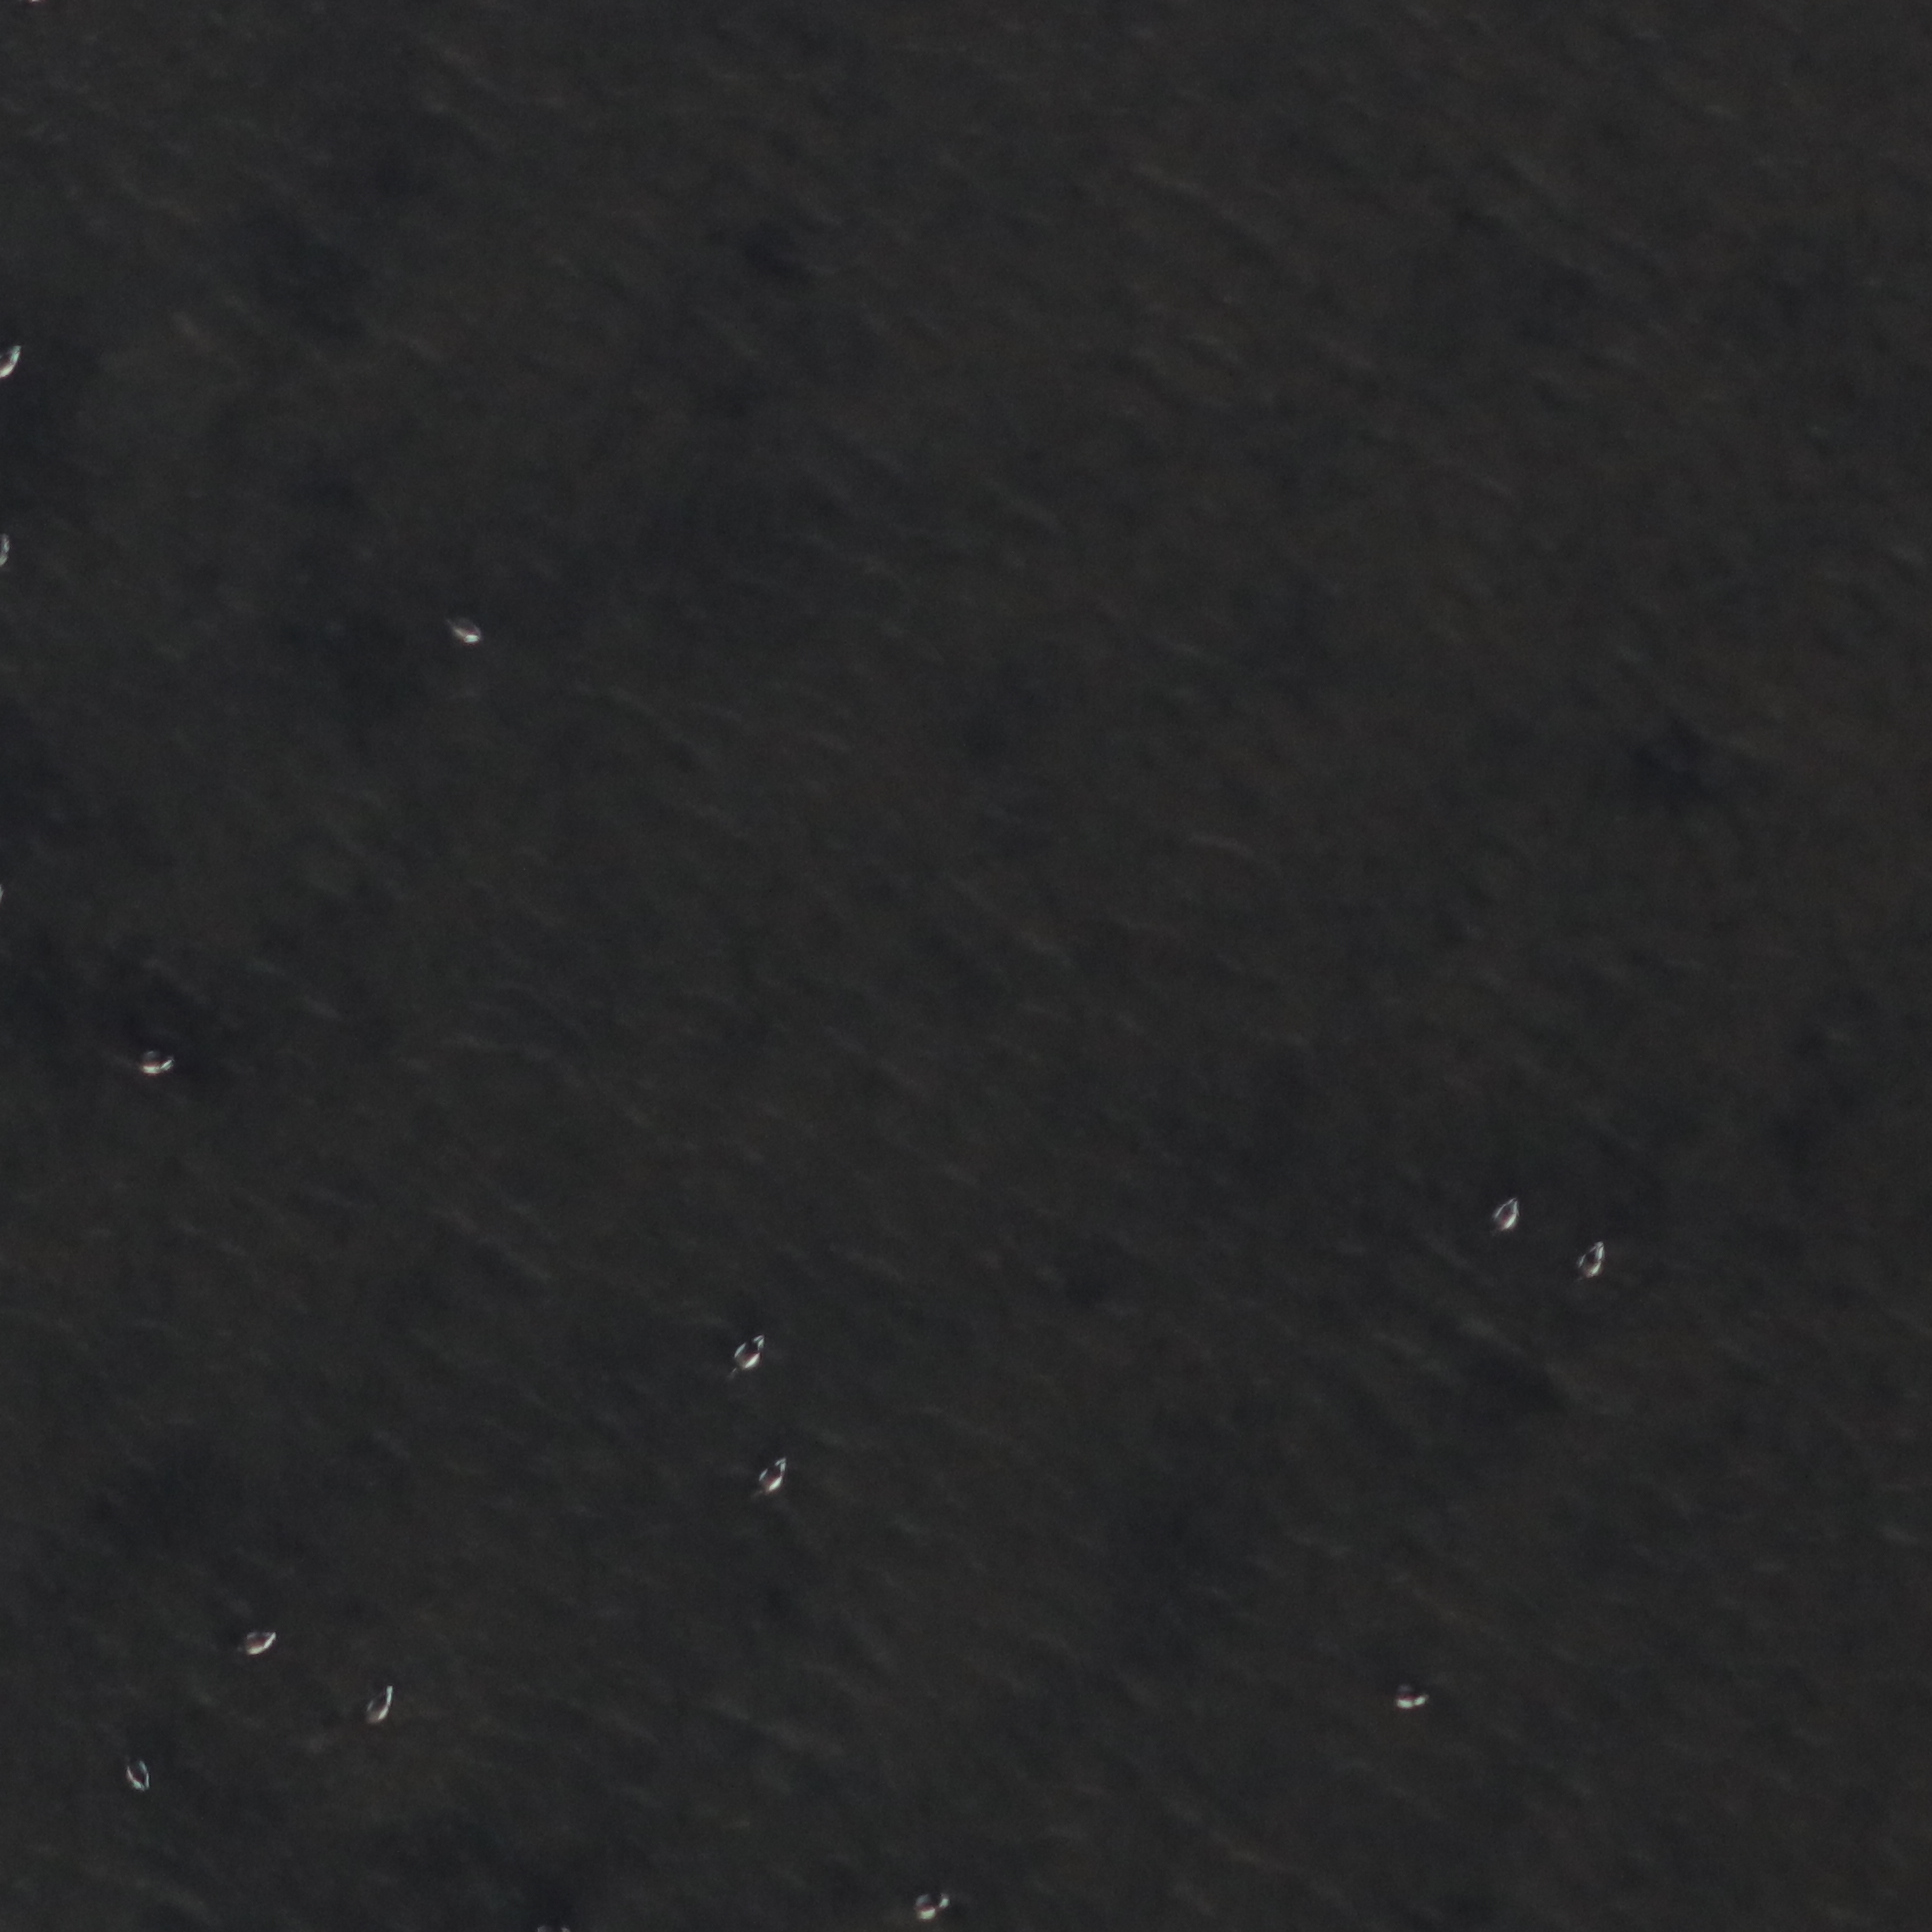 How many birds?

12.